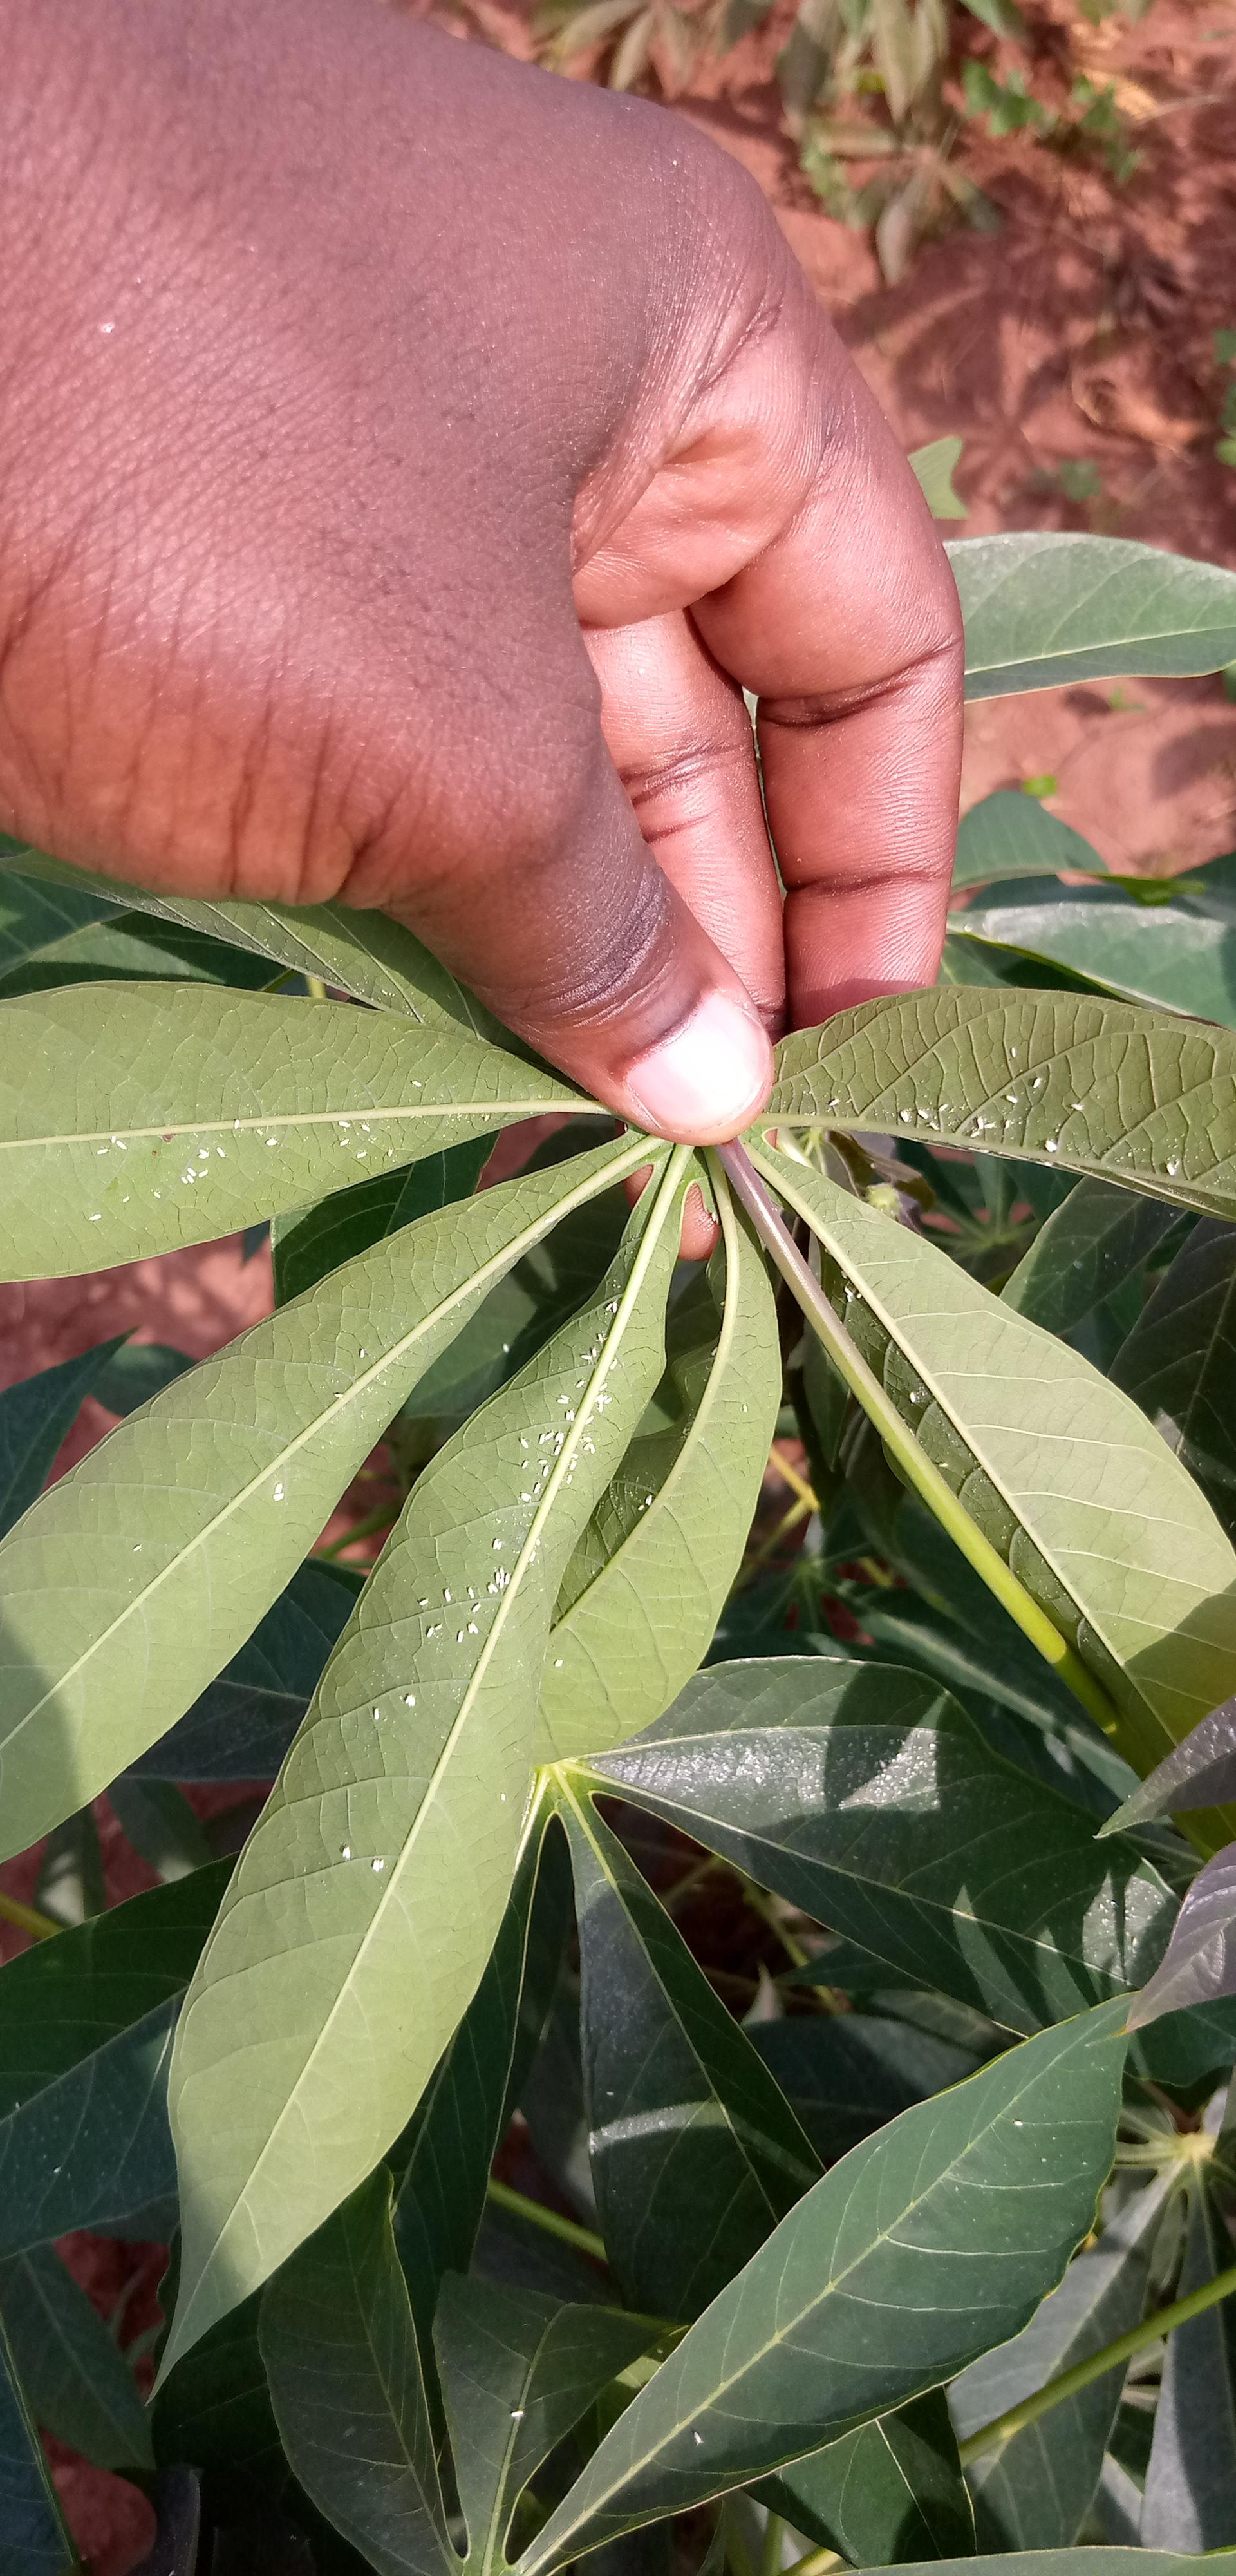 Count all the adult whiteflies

125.